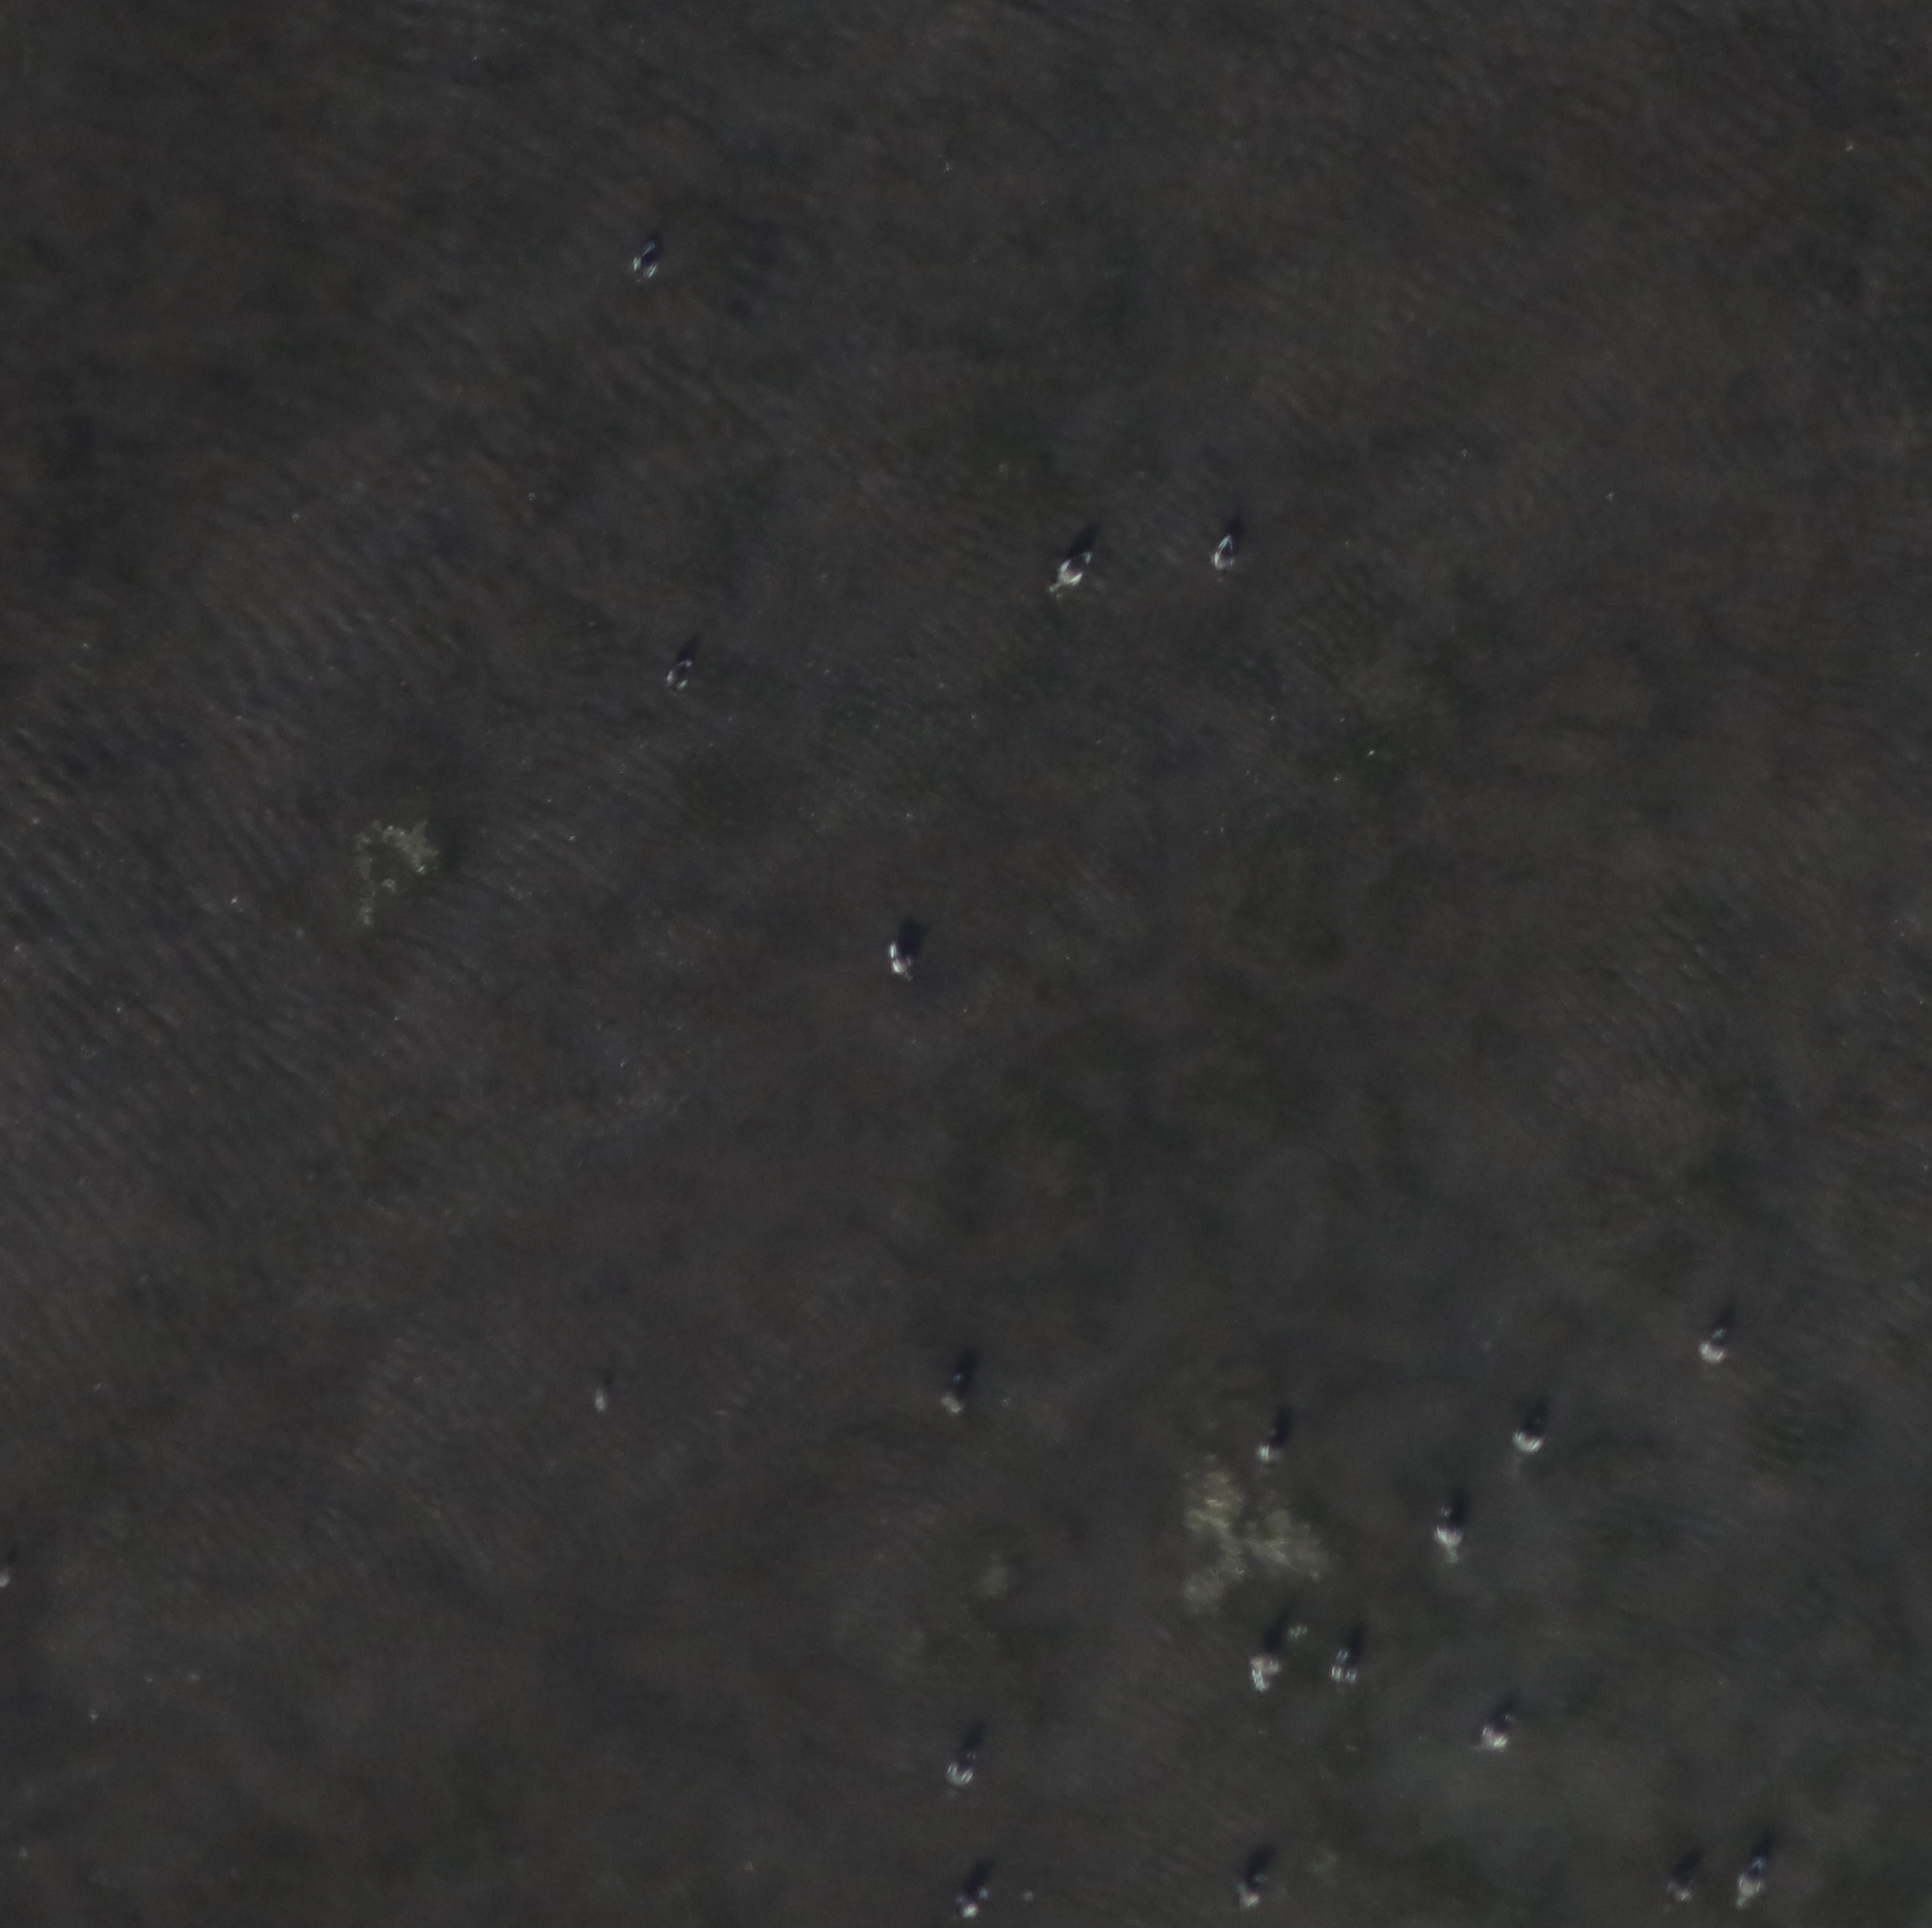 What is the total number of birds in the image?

20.